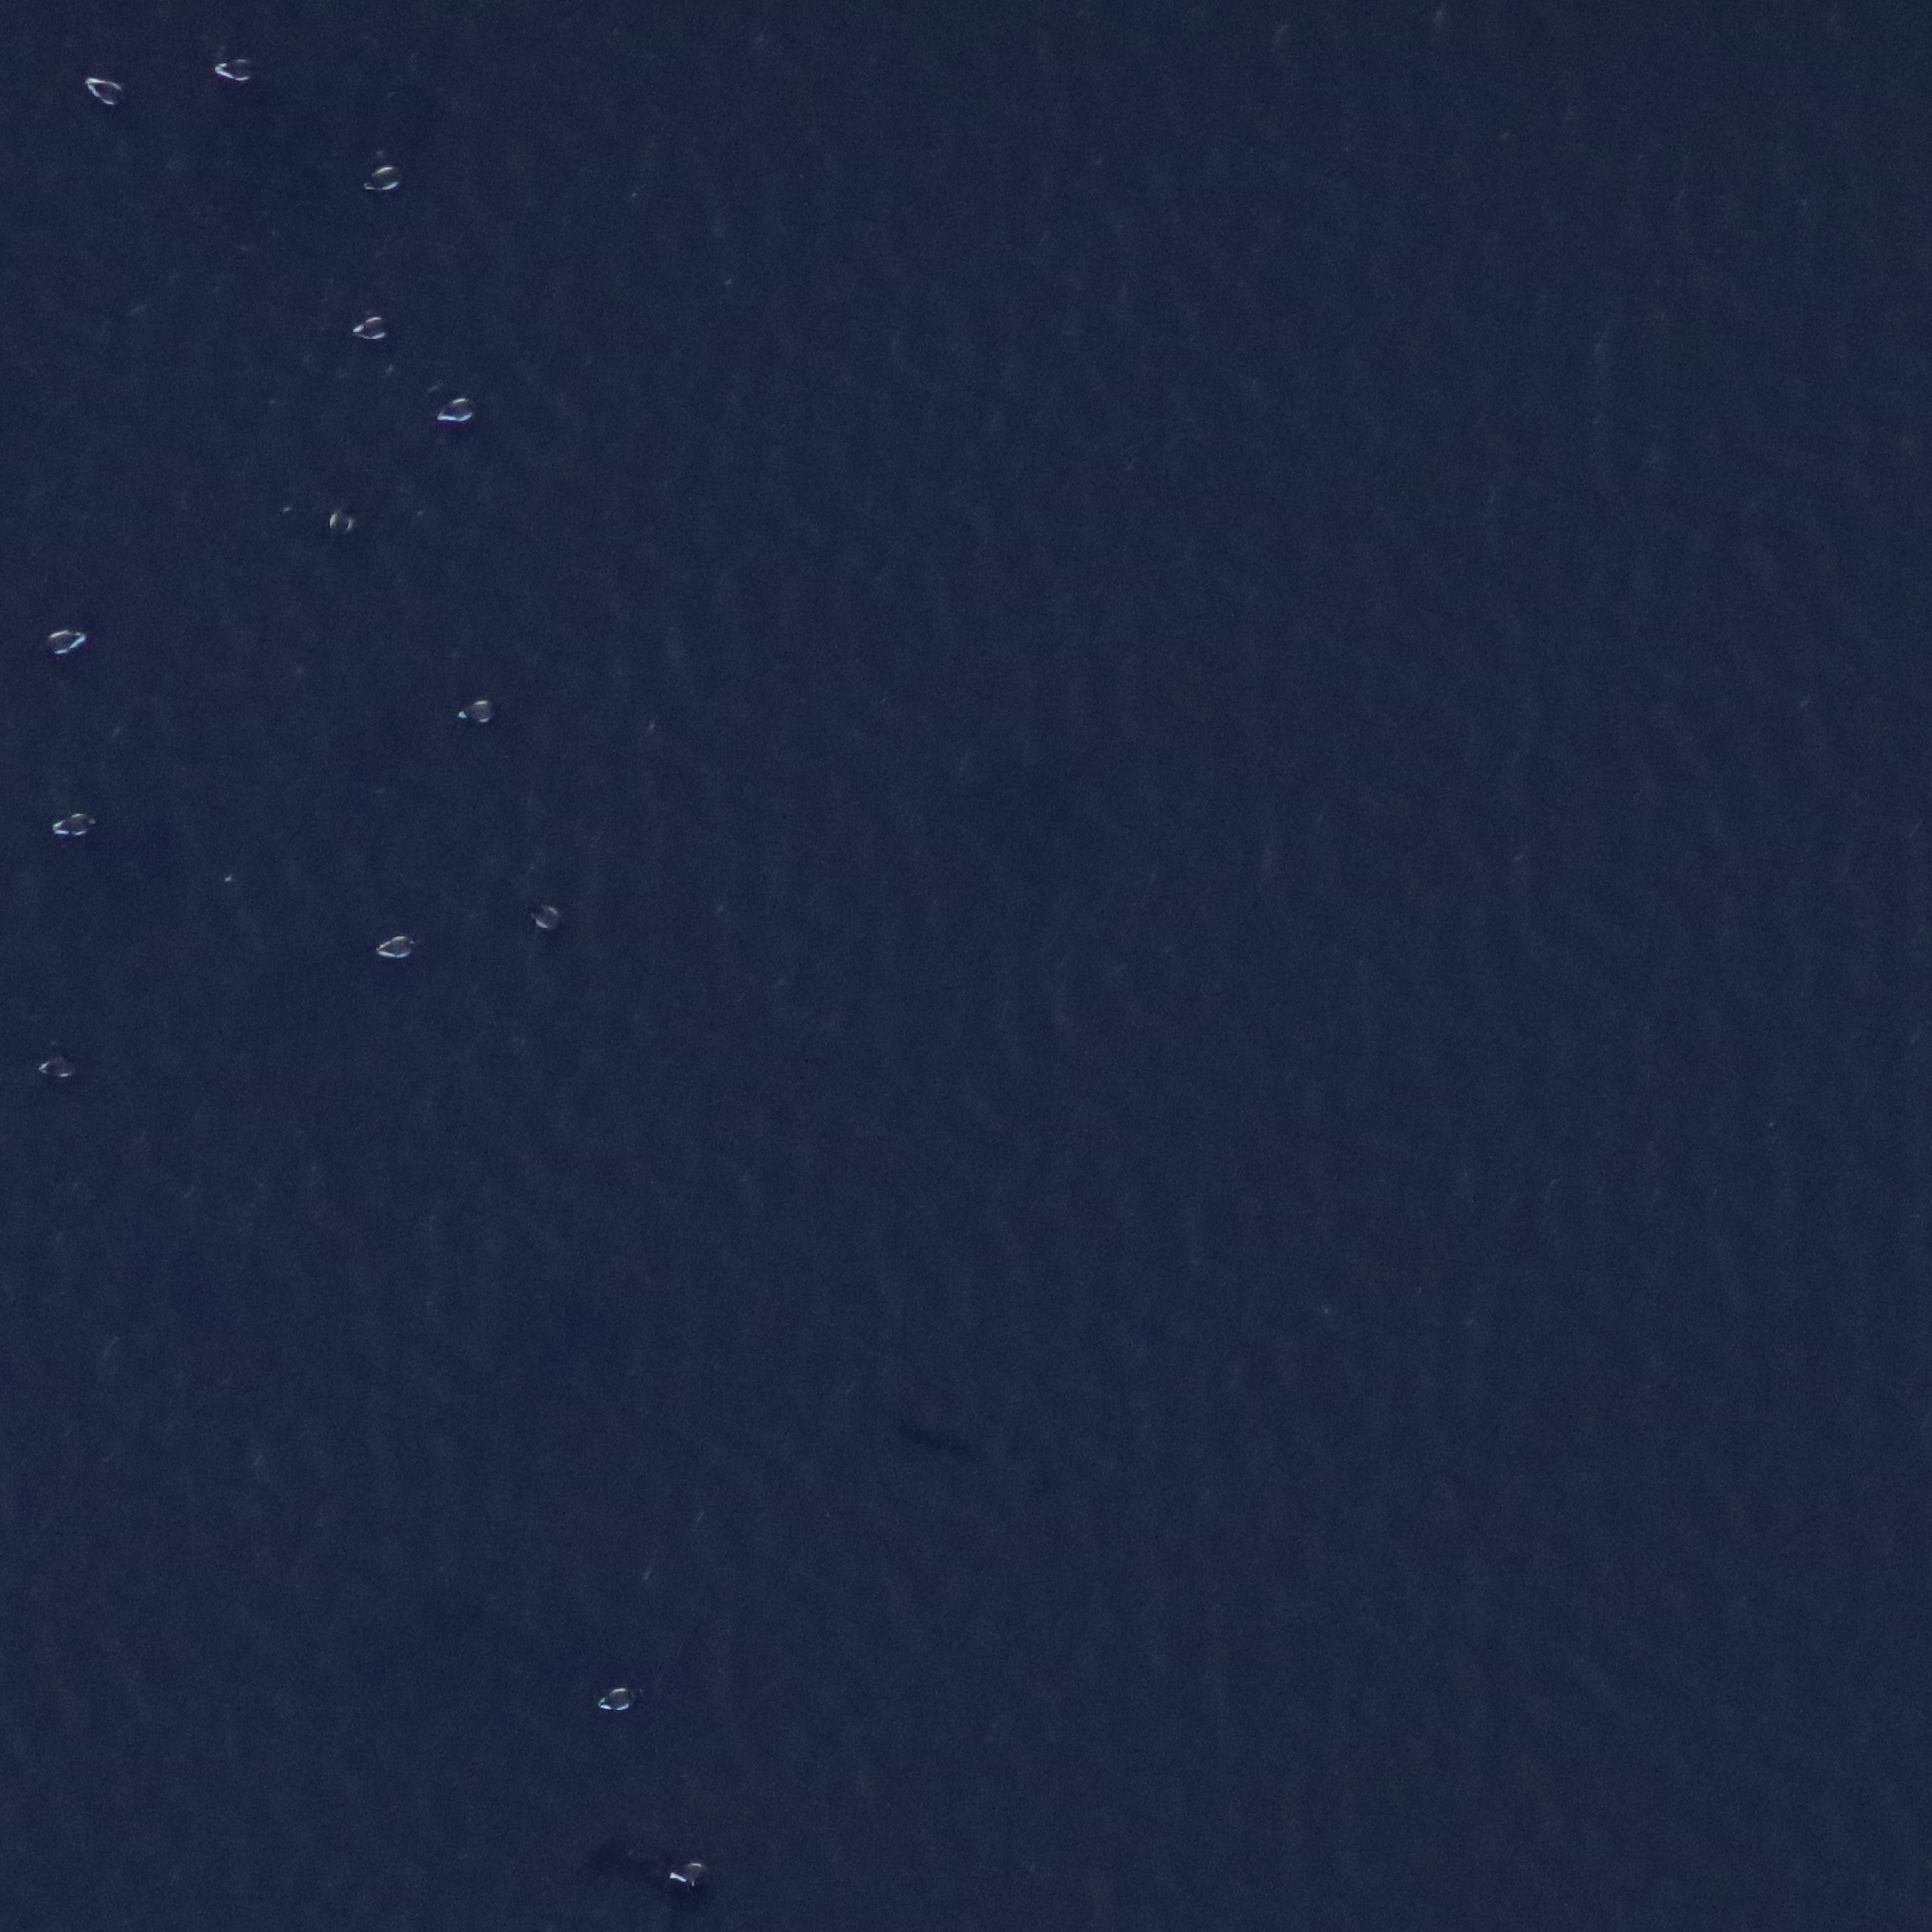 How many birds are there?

14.